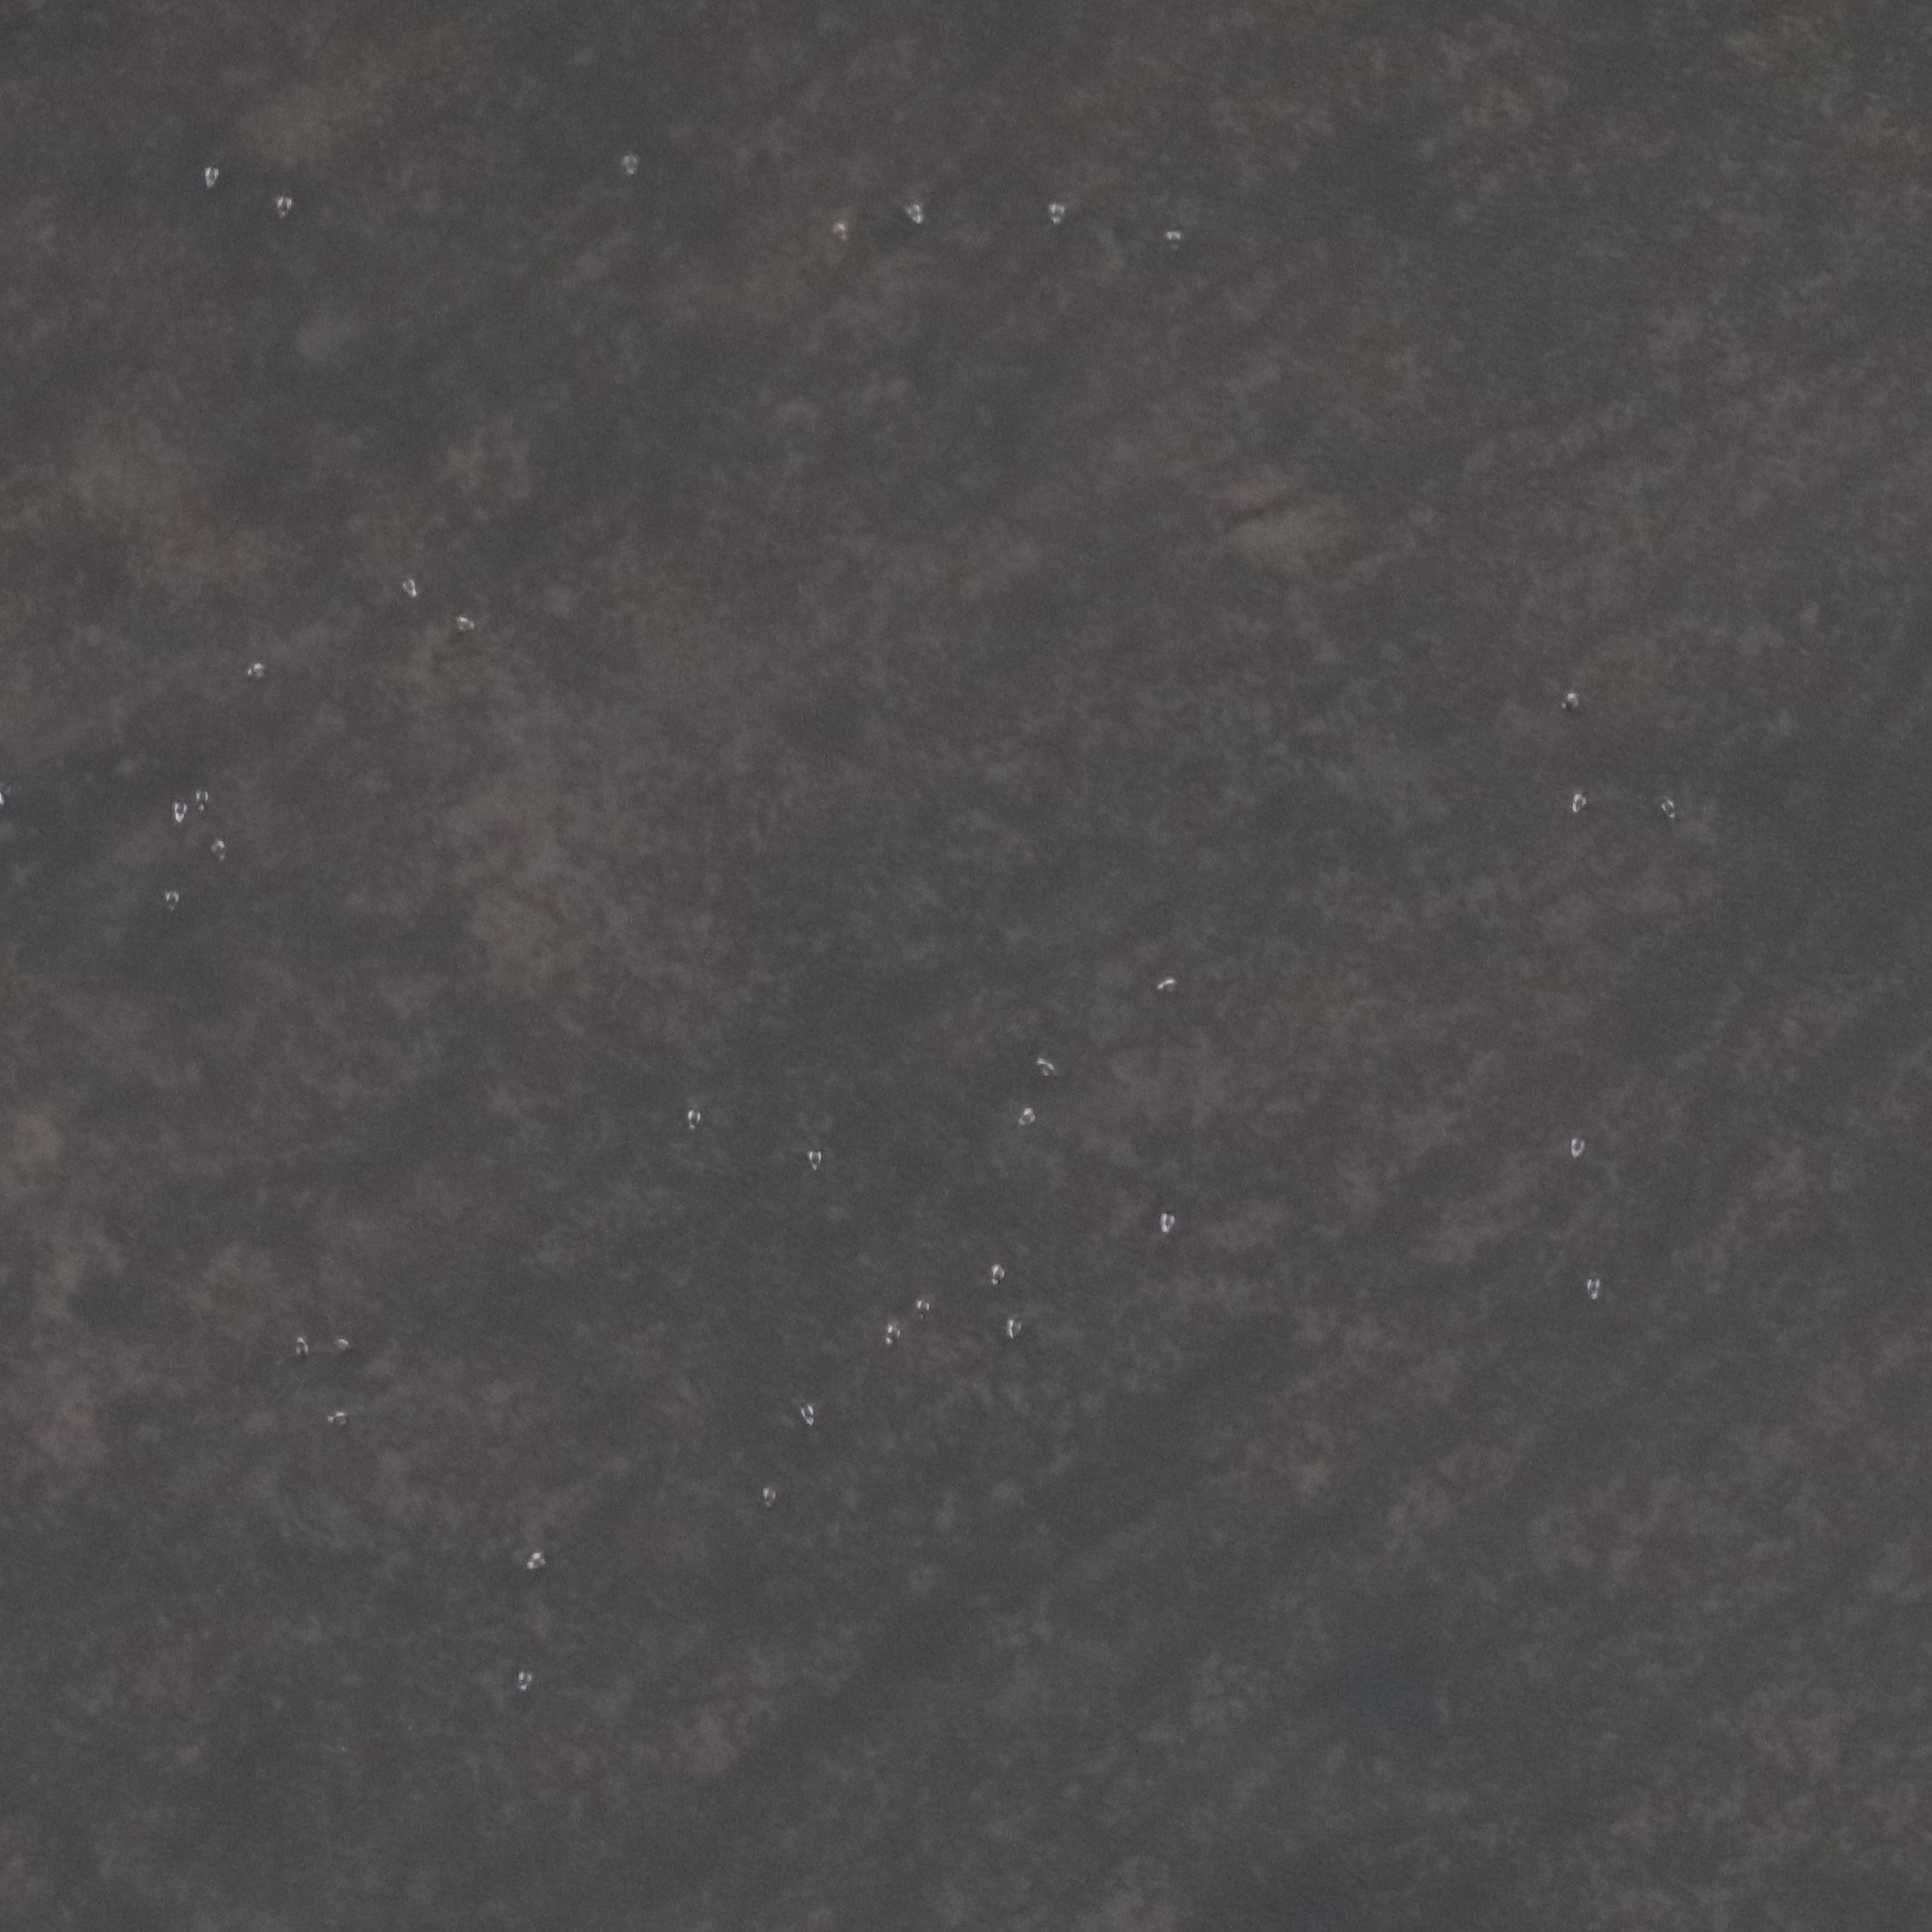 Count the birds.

37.